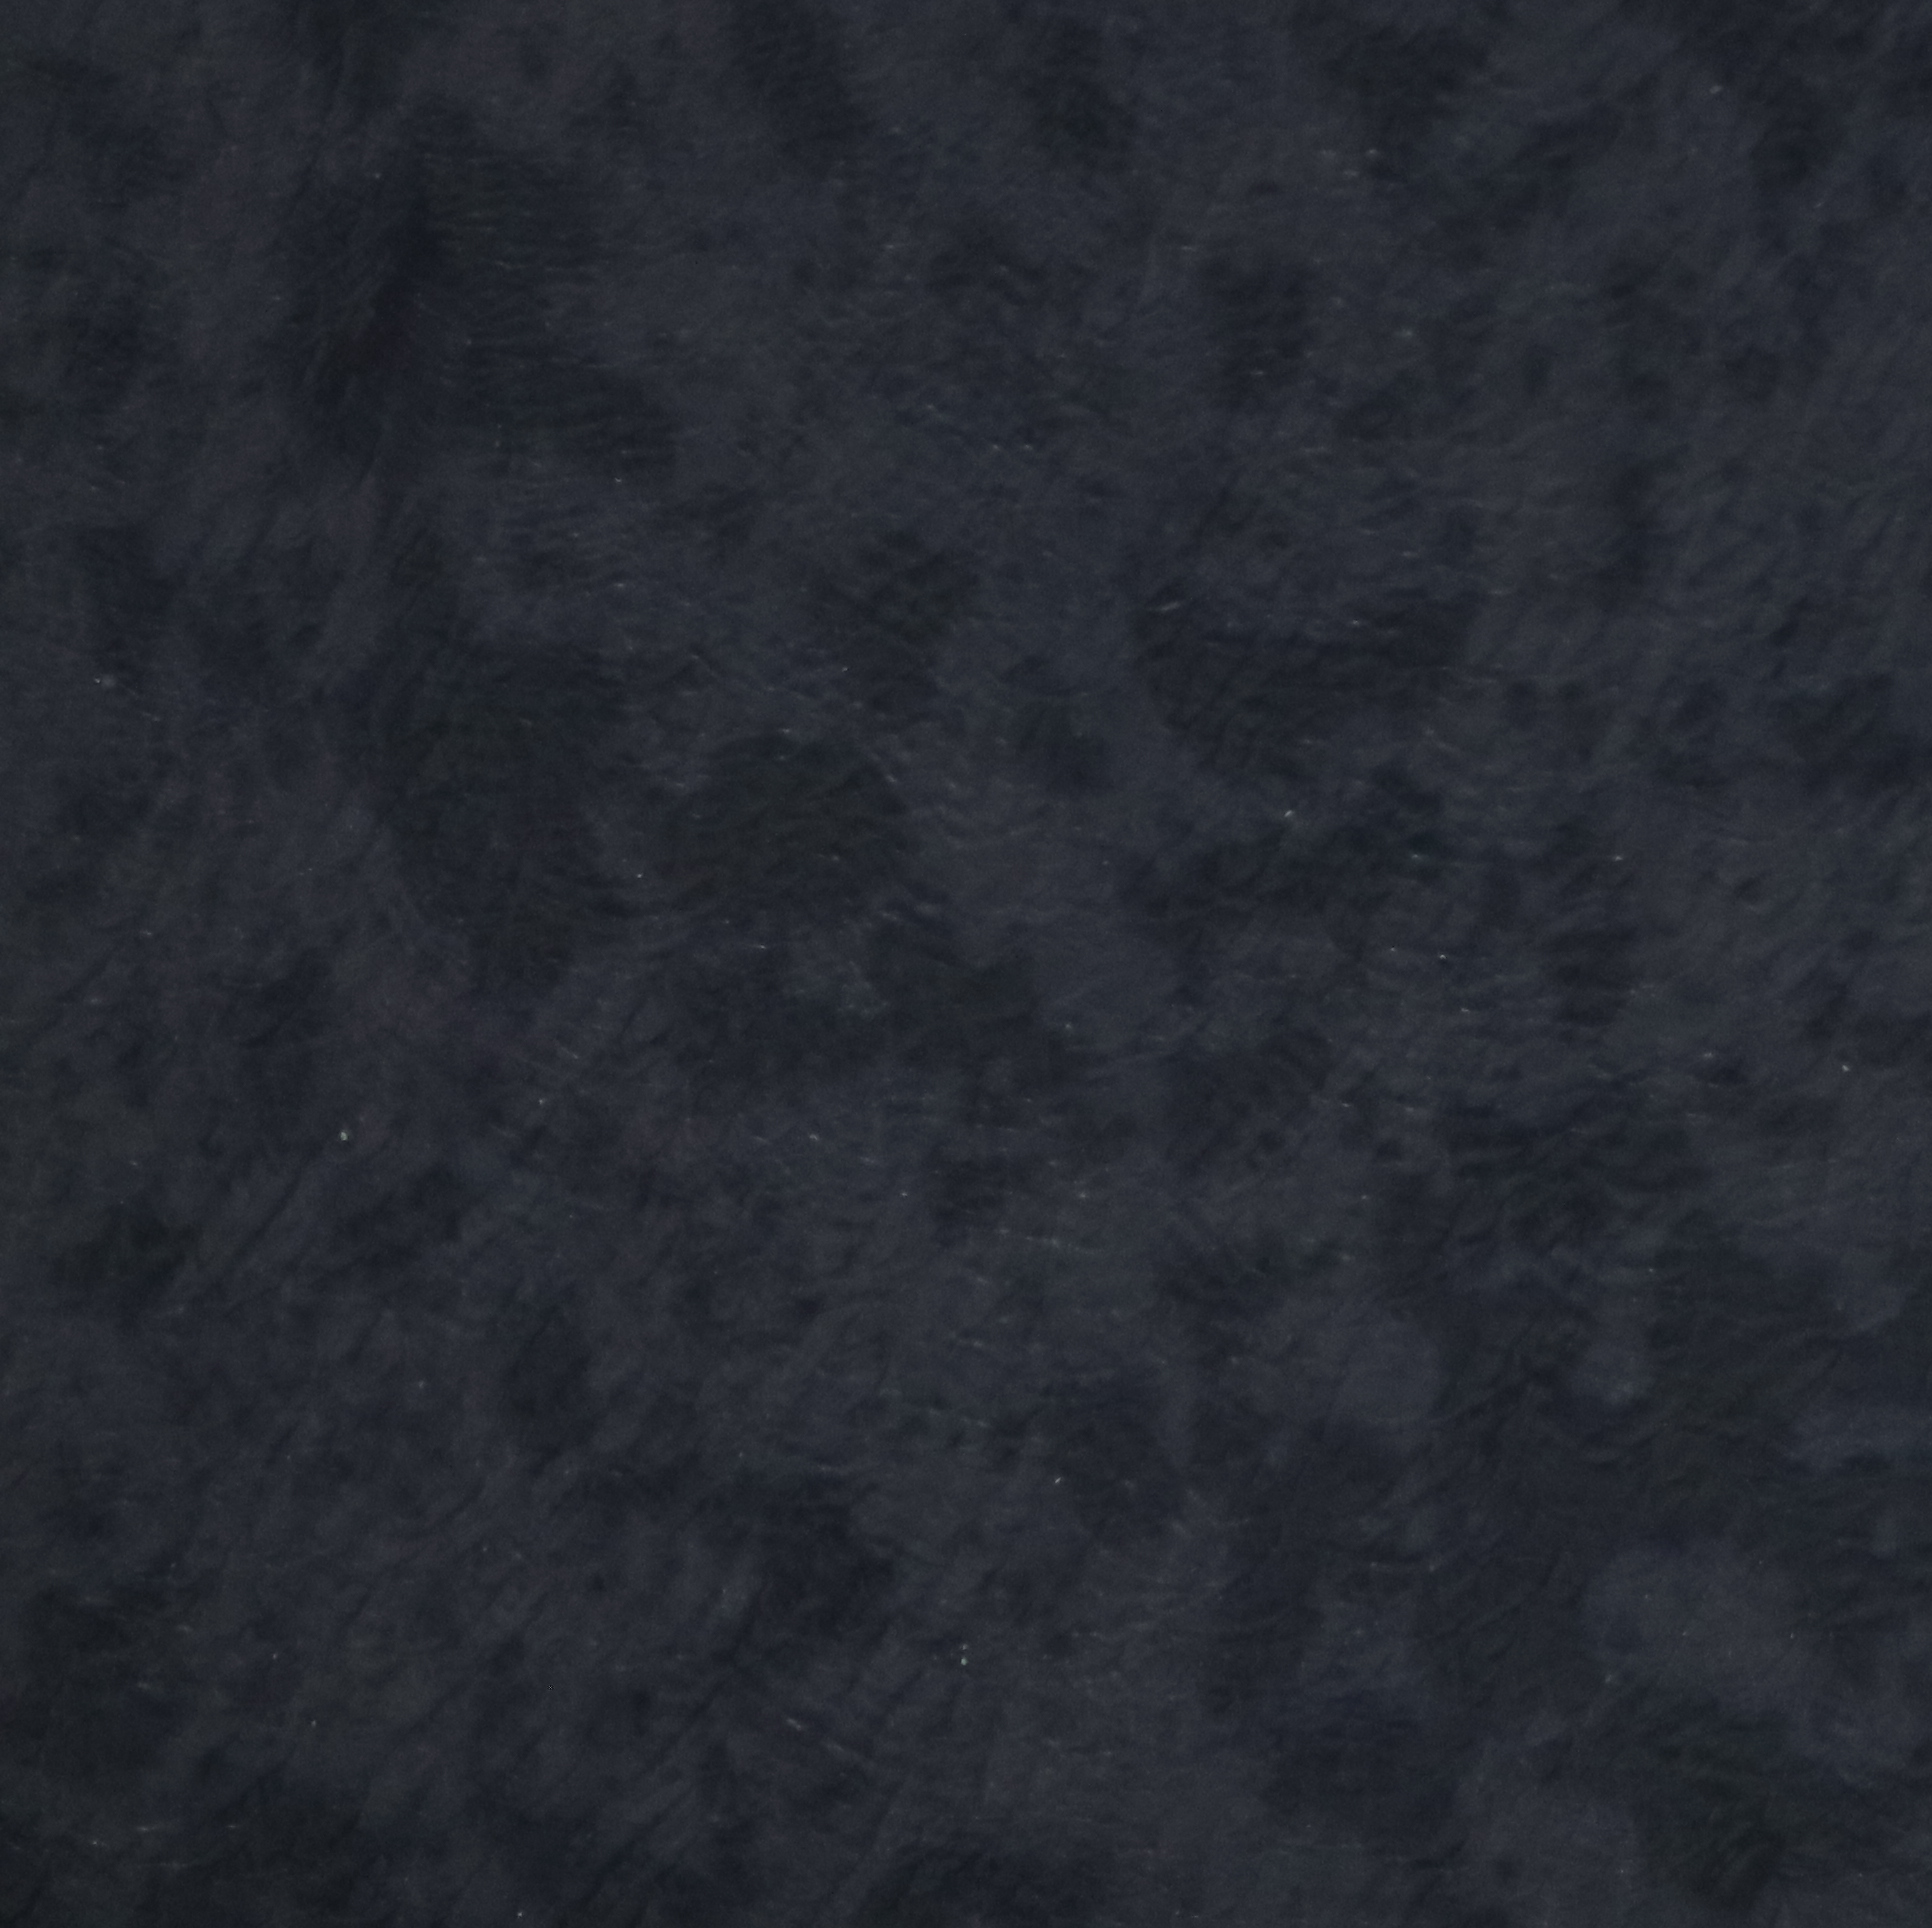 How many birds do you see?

0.